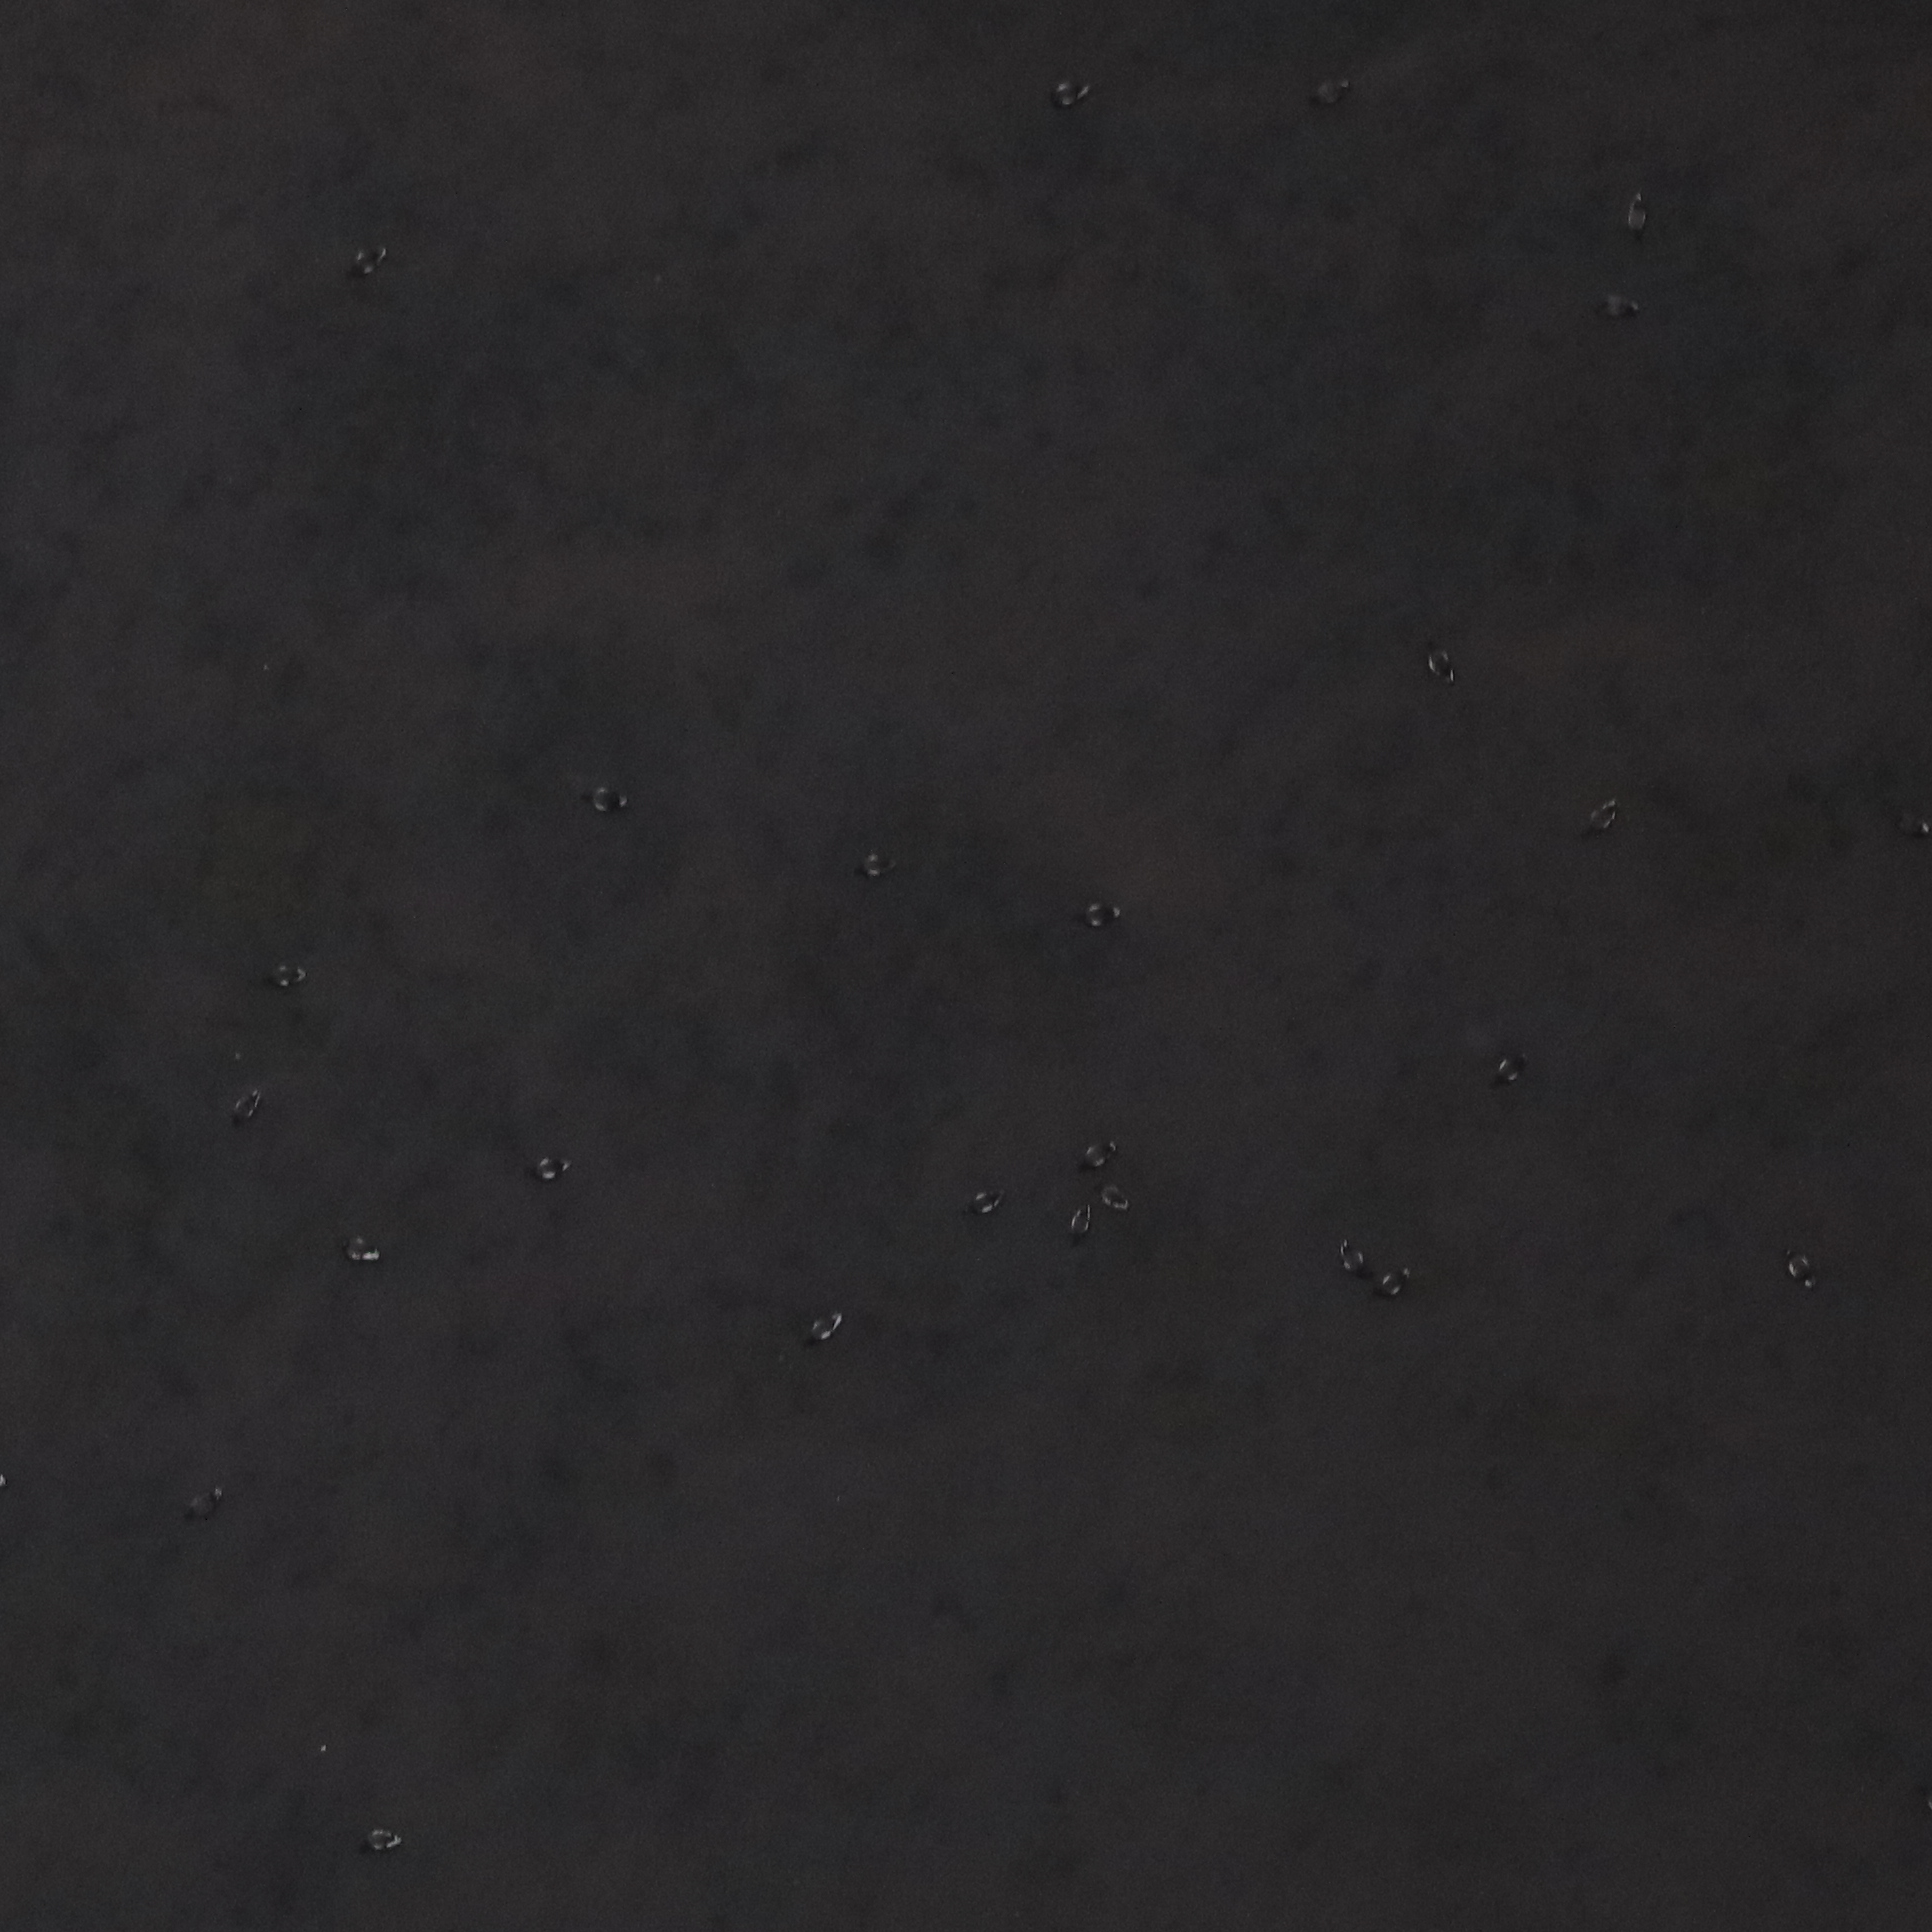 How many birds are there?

26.